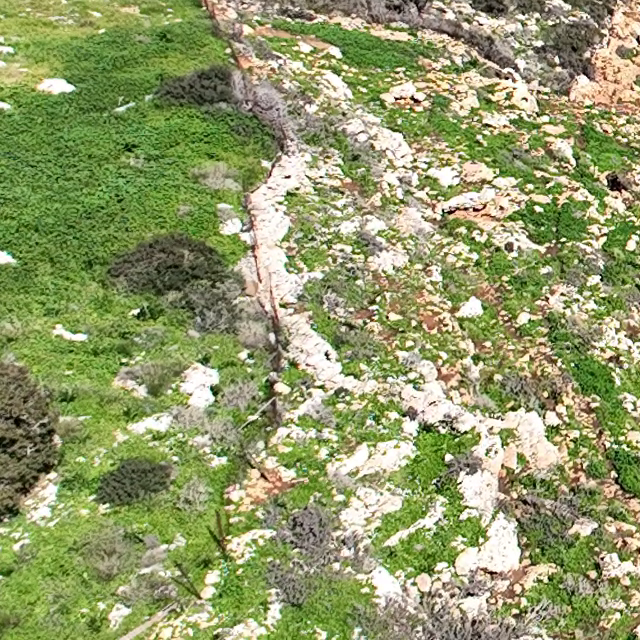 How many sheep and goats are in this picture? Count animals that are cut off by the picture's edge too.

0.